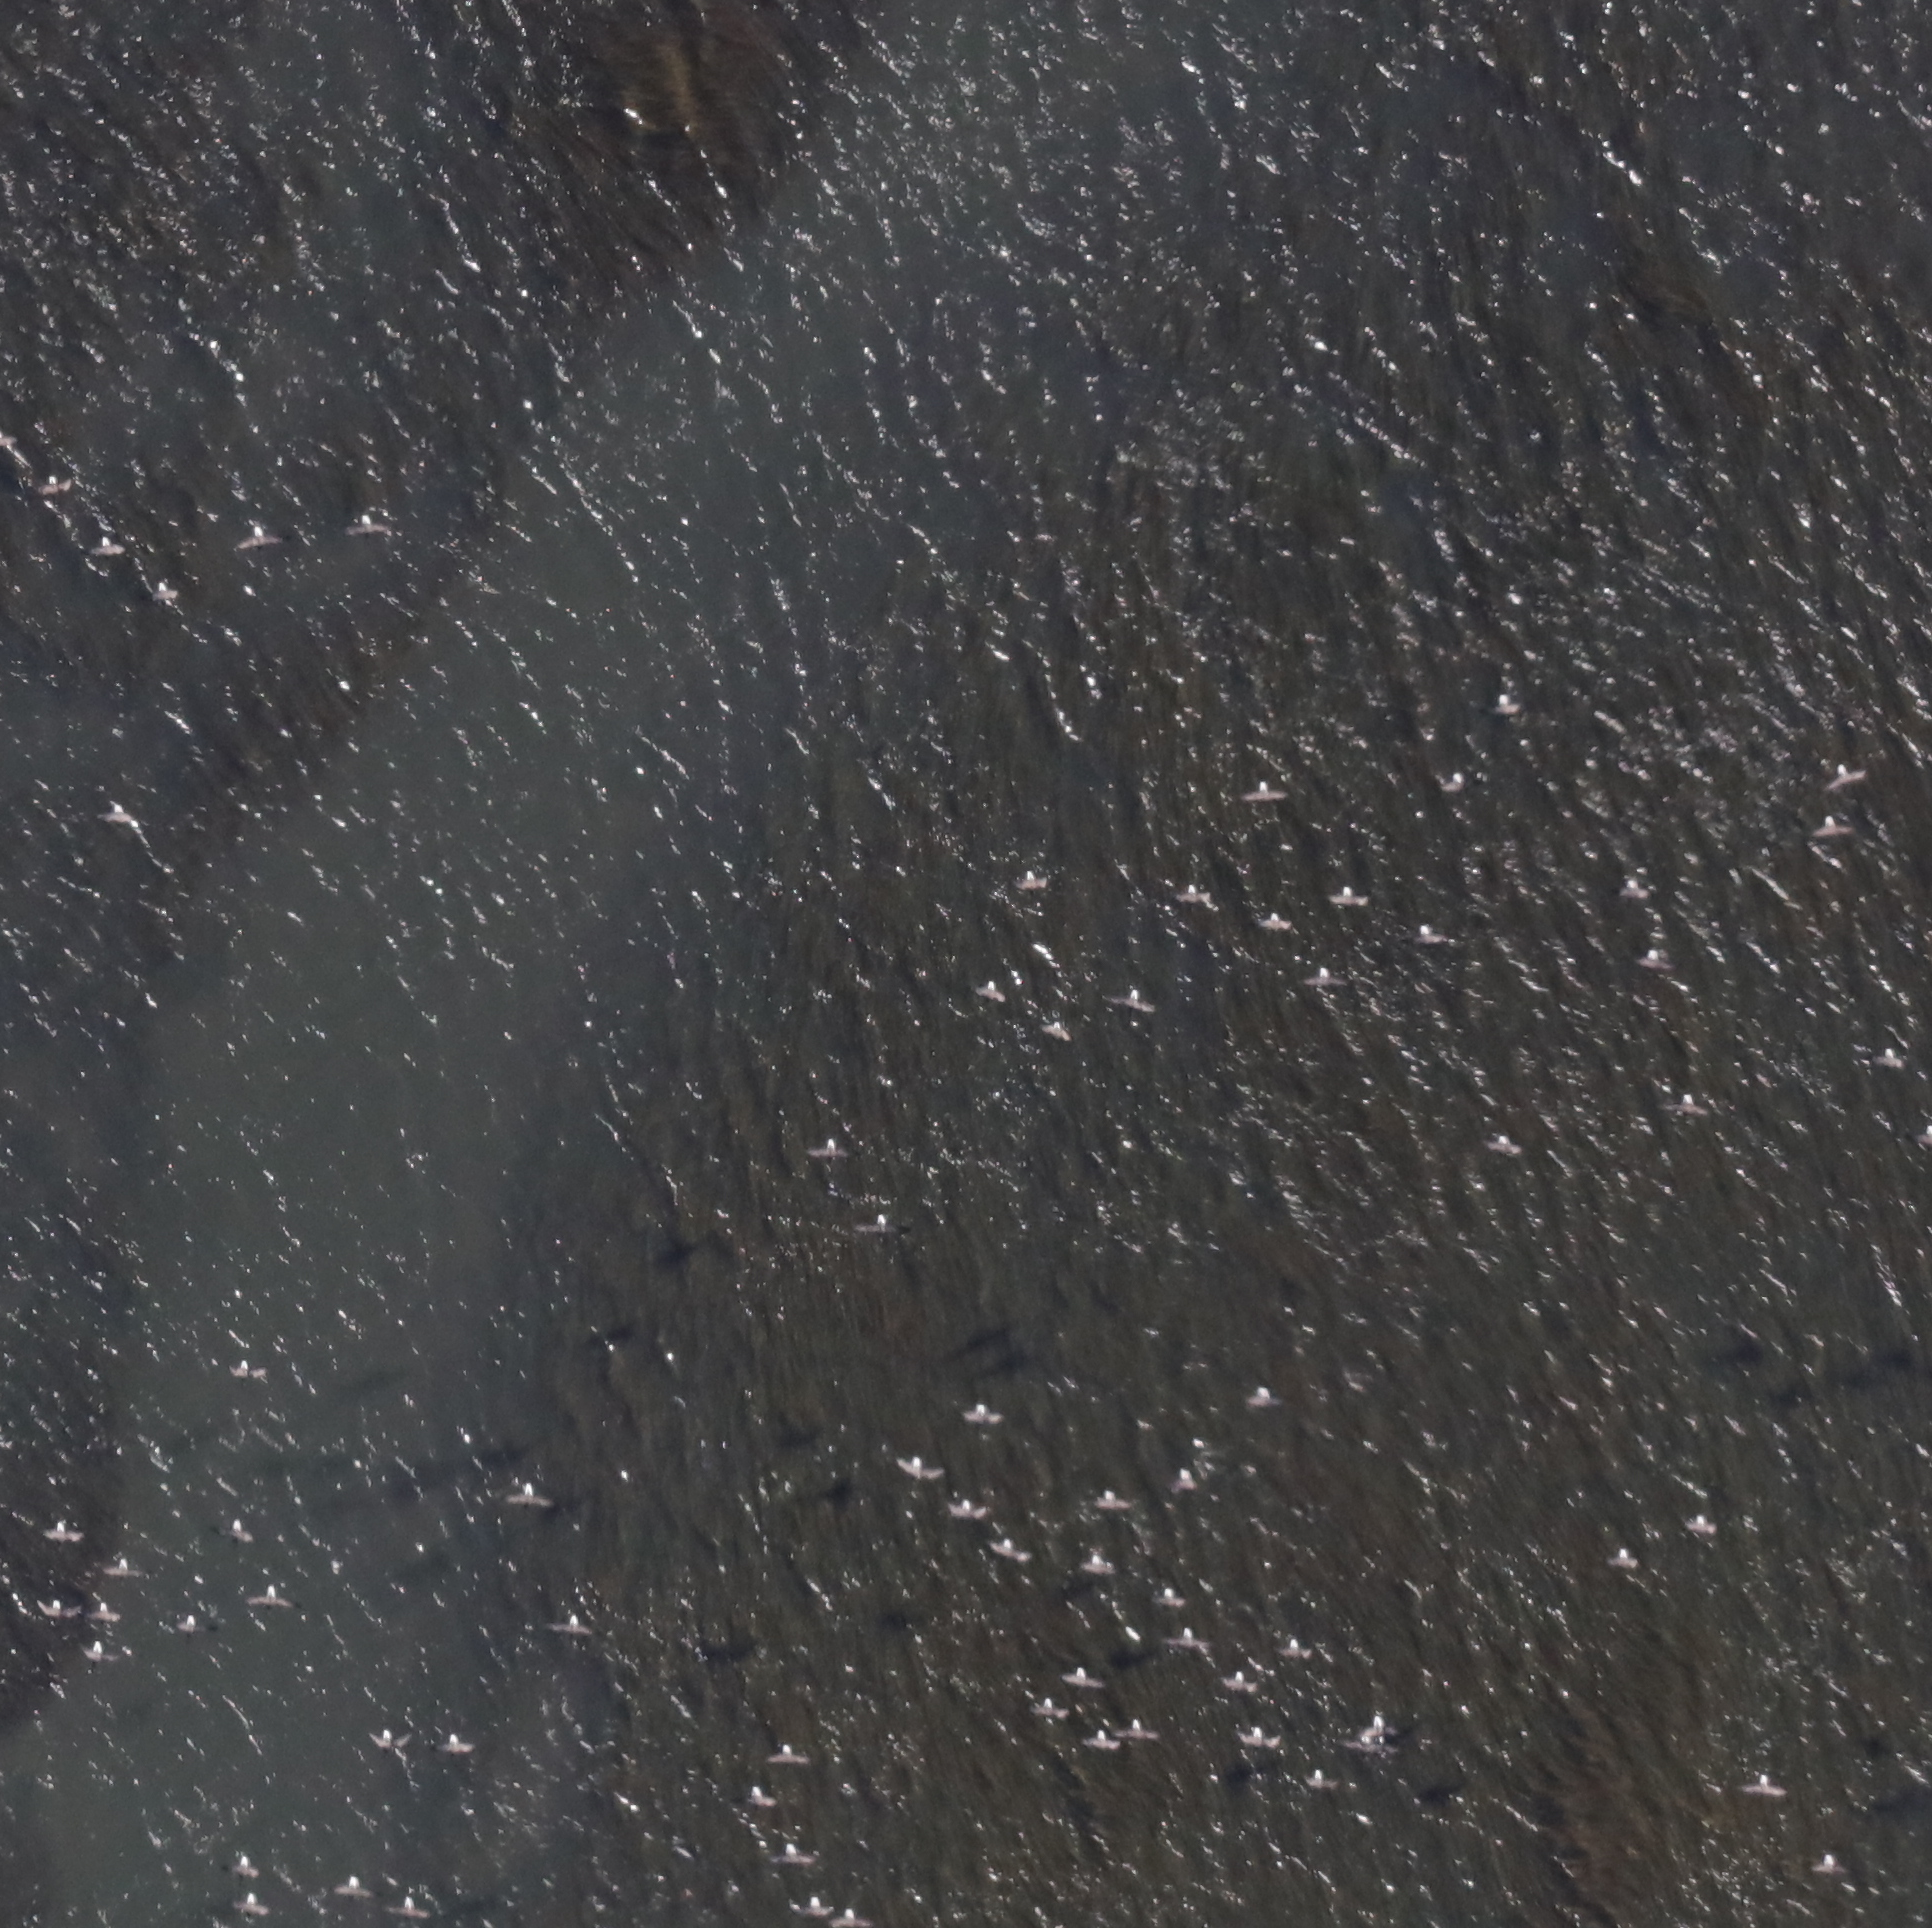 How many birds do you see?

74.